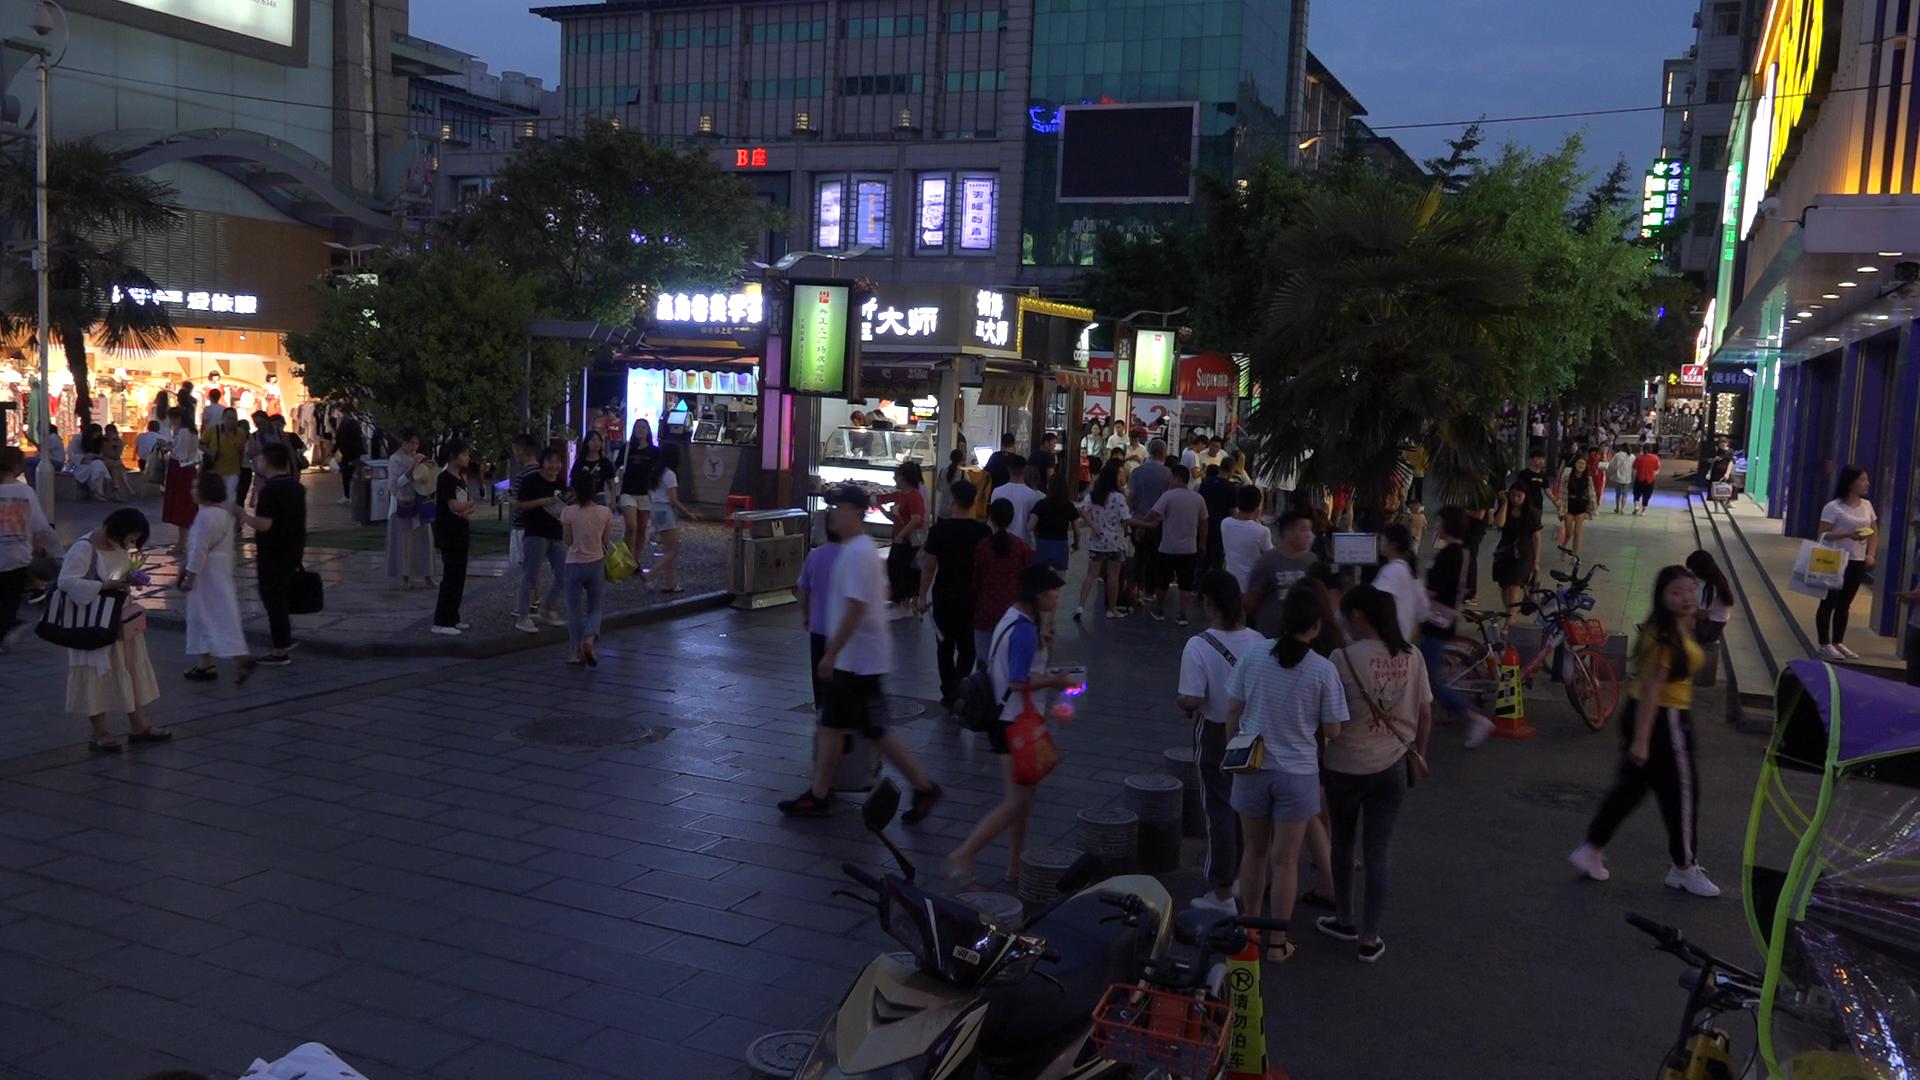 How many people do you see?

85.